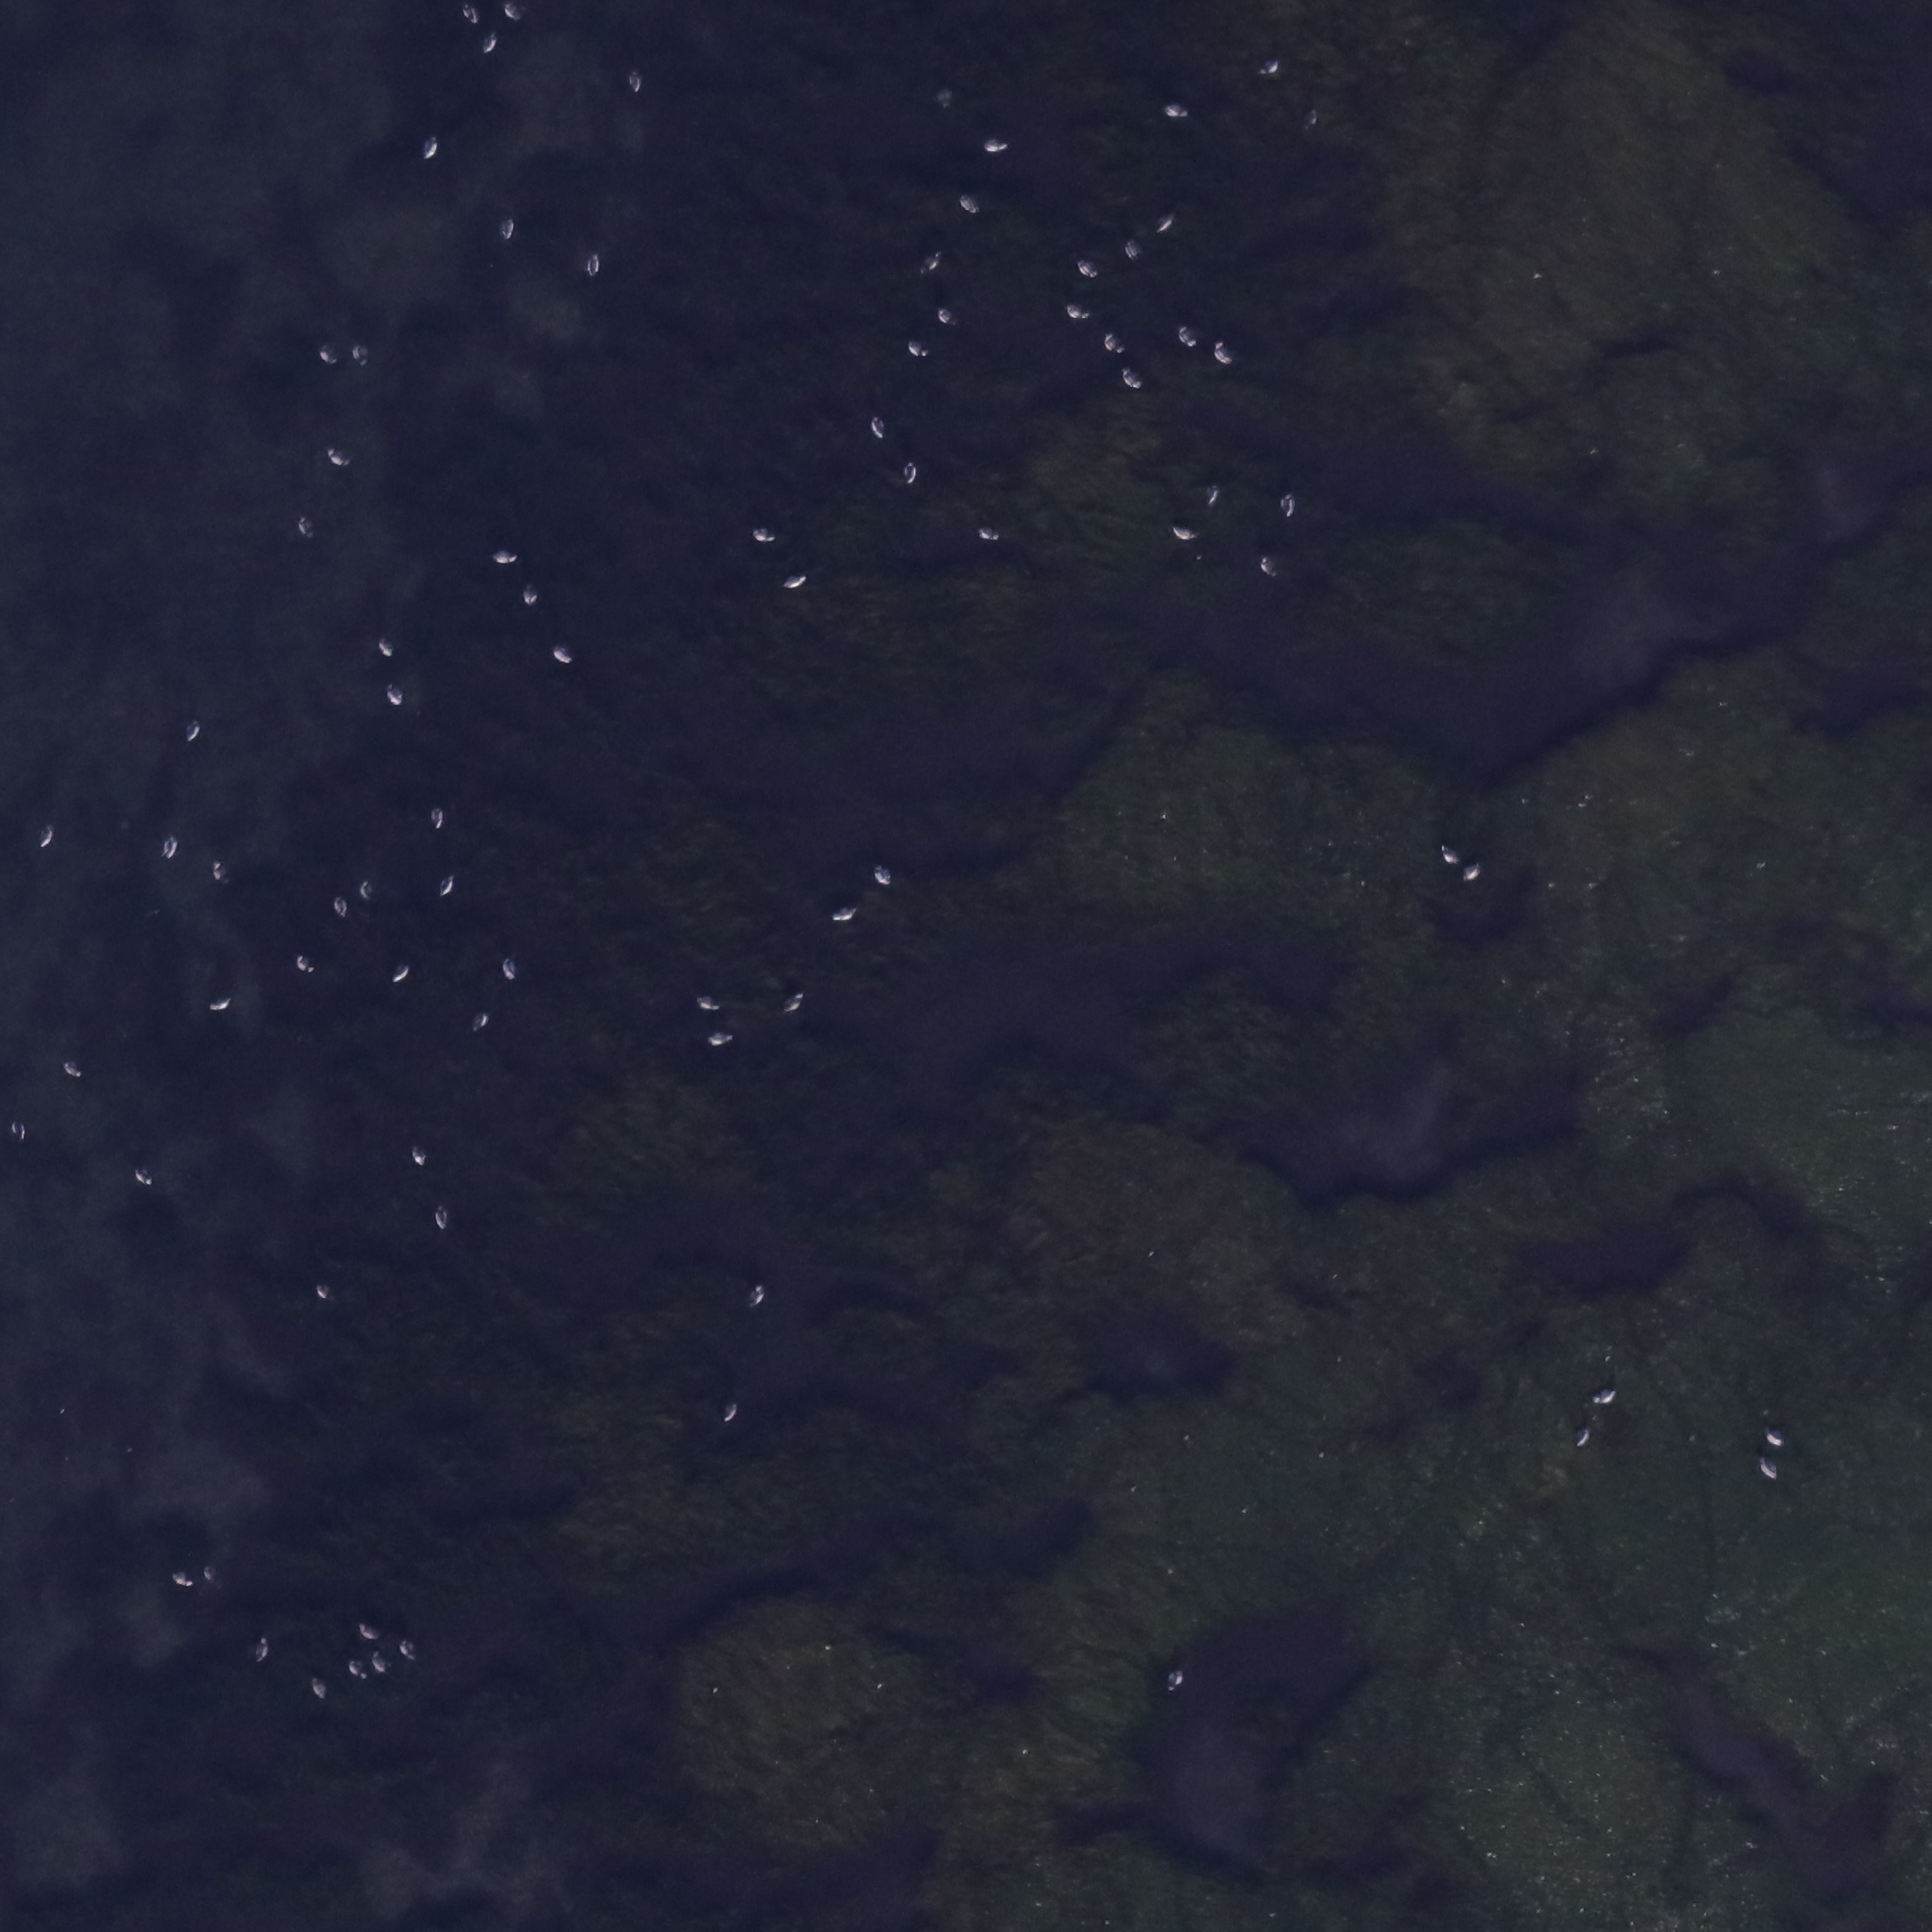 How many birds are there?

83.